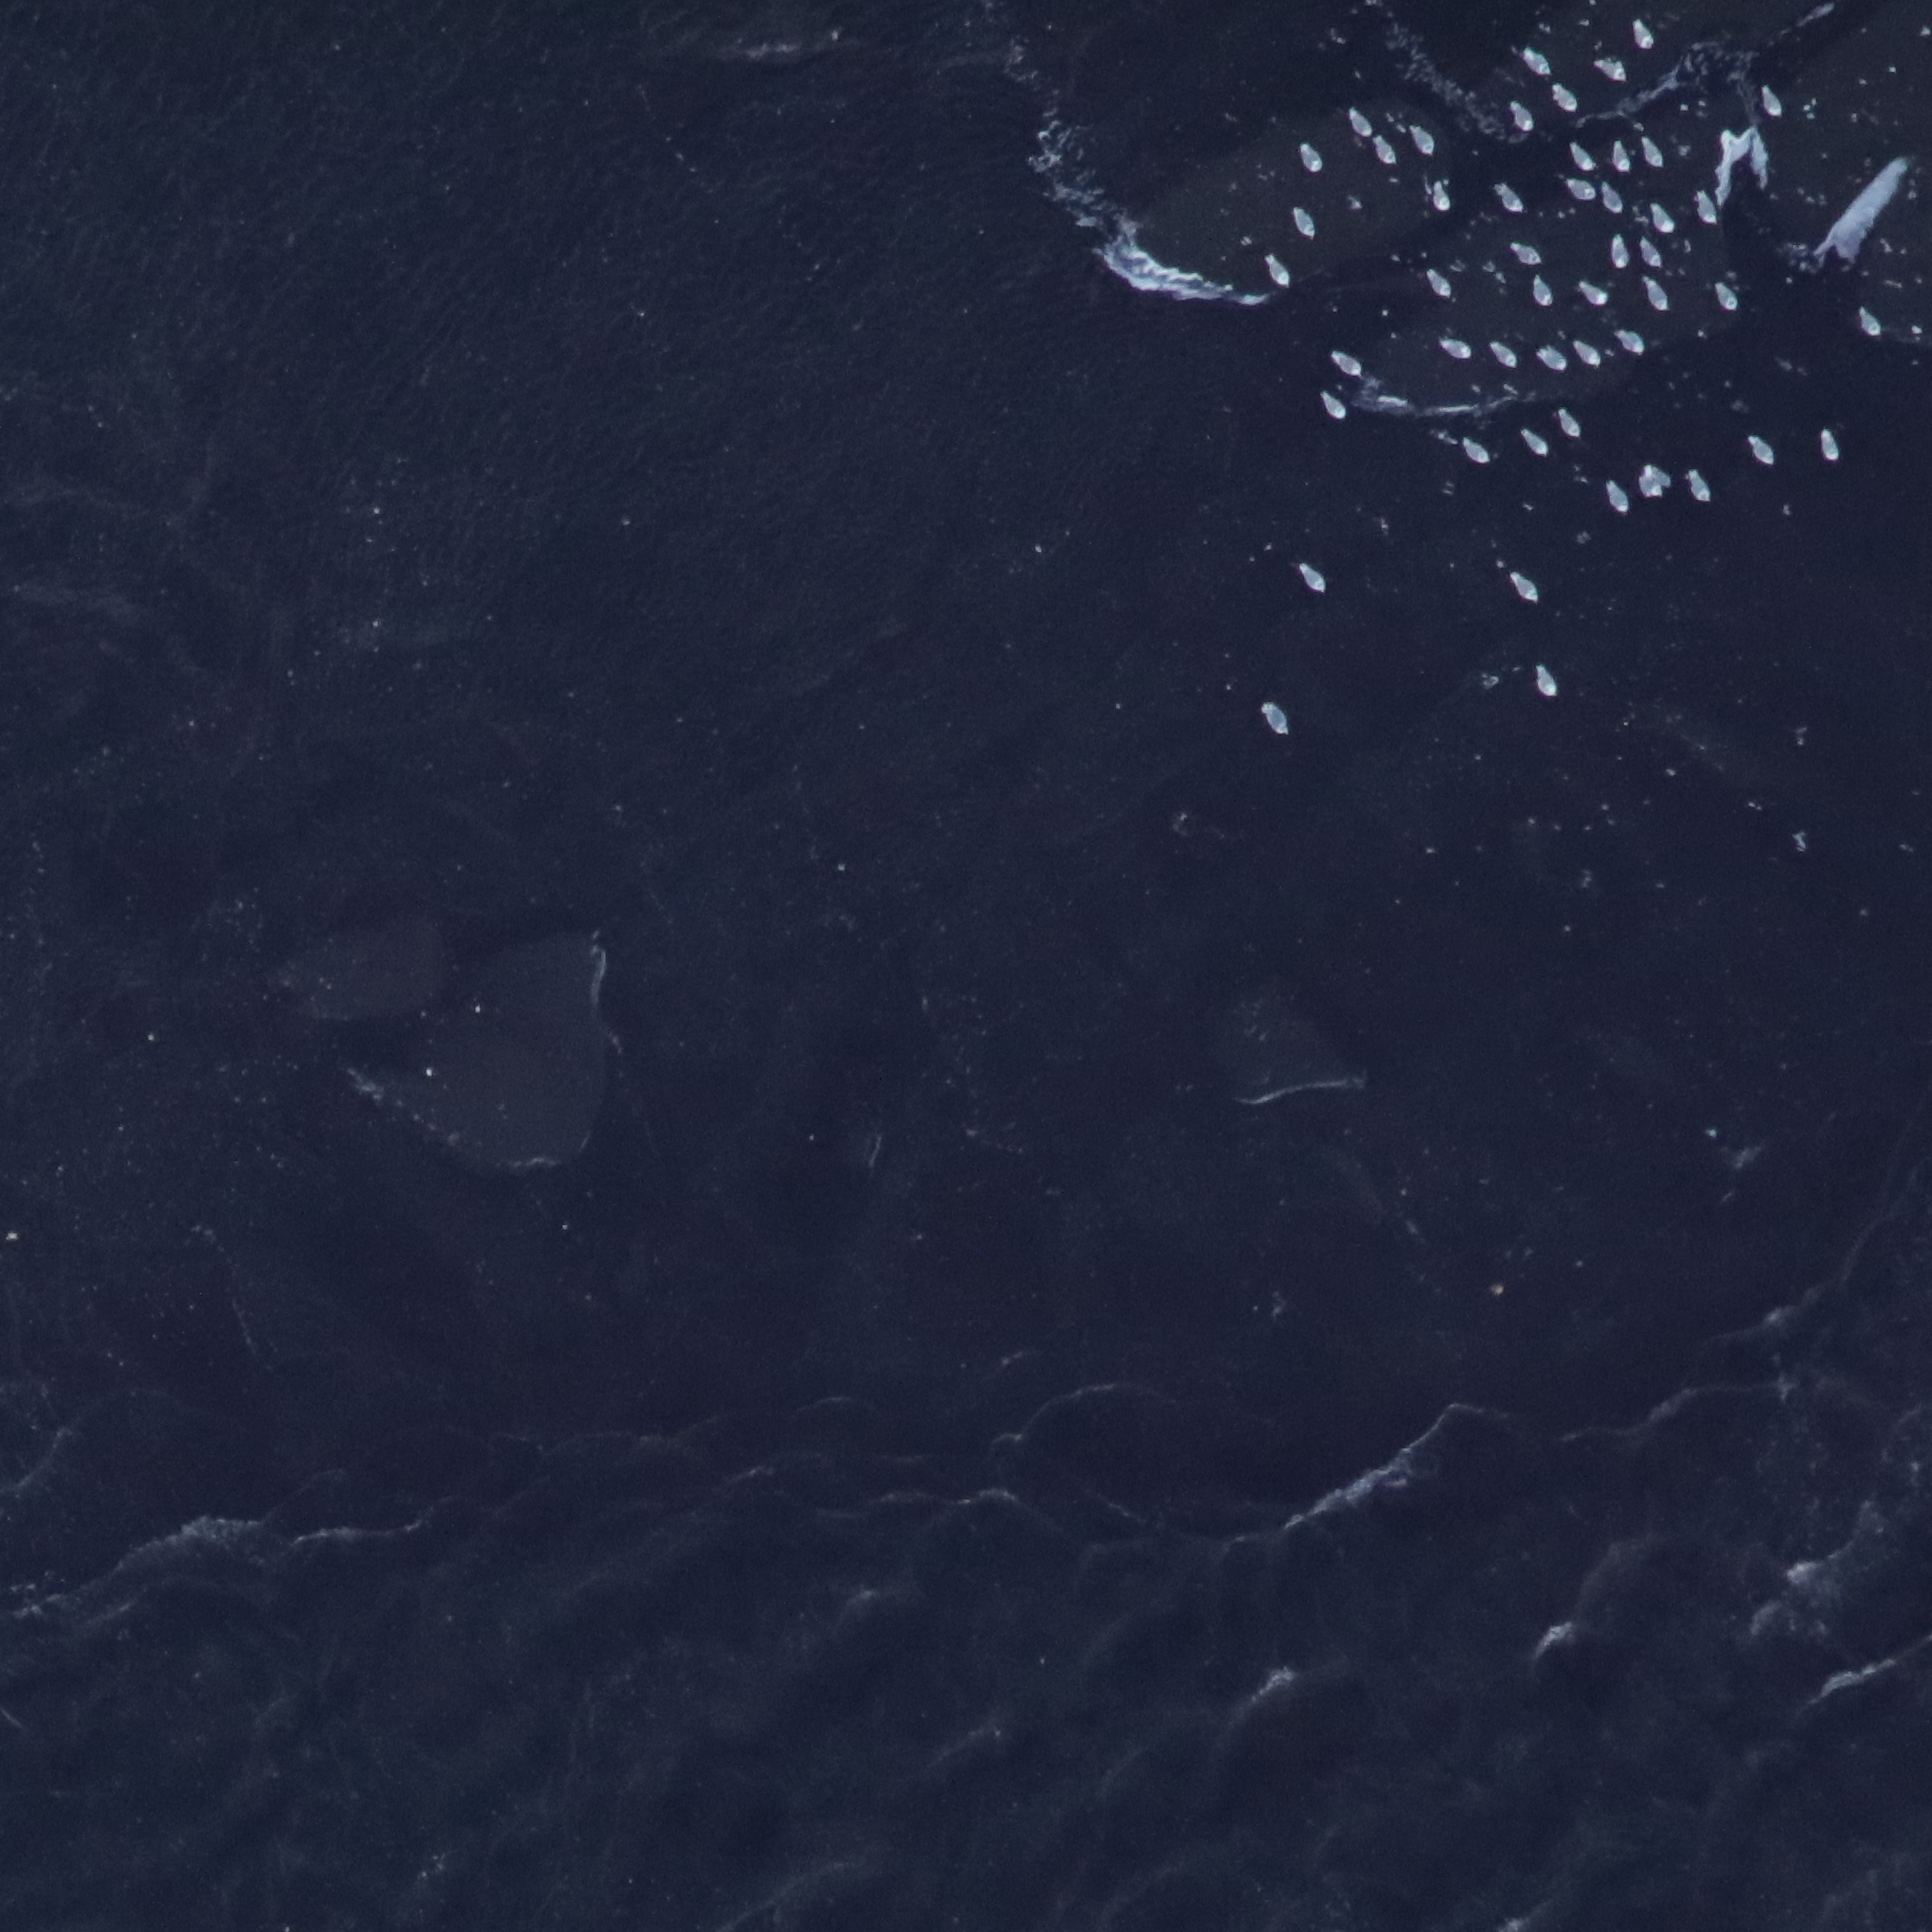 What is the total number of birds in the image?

50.